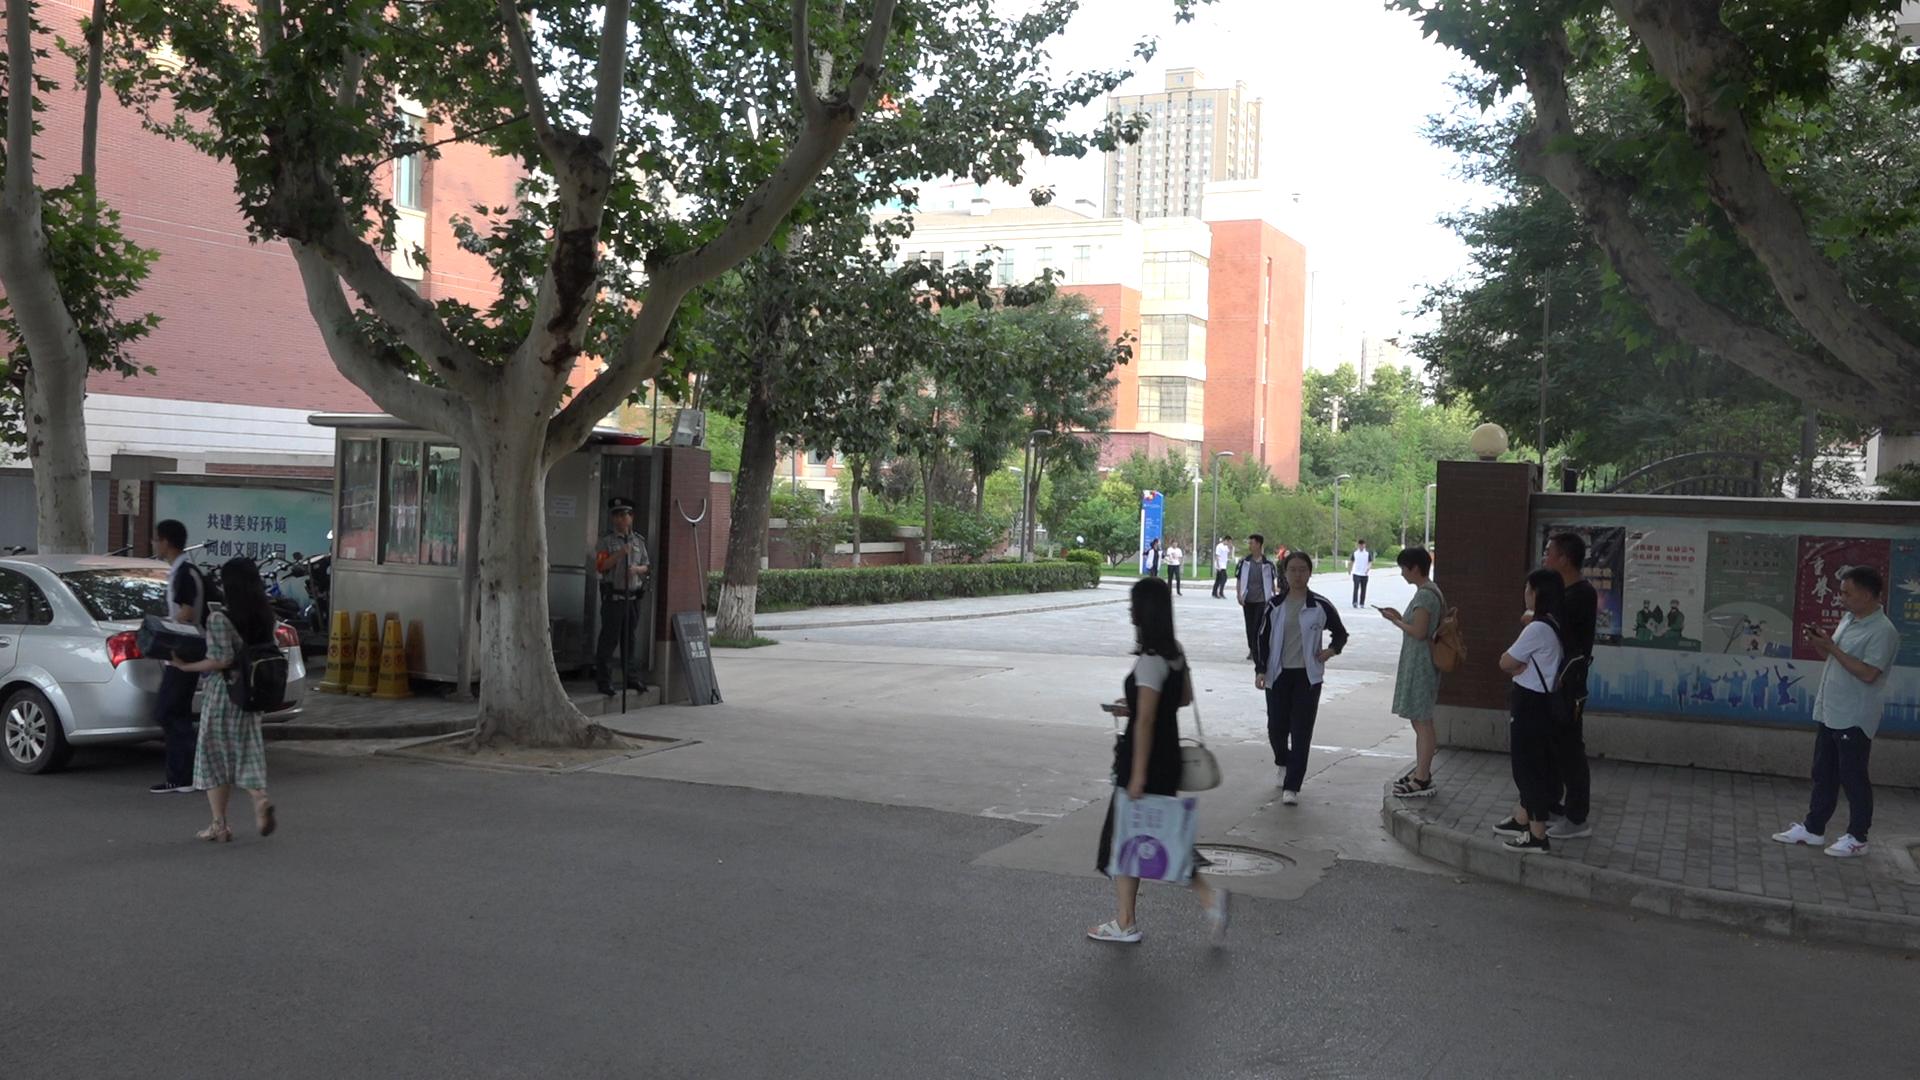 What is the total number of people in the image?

15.